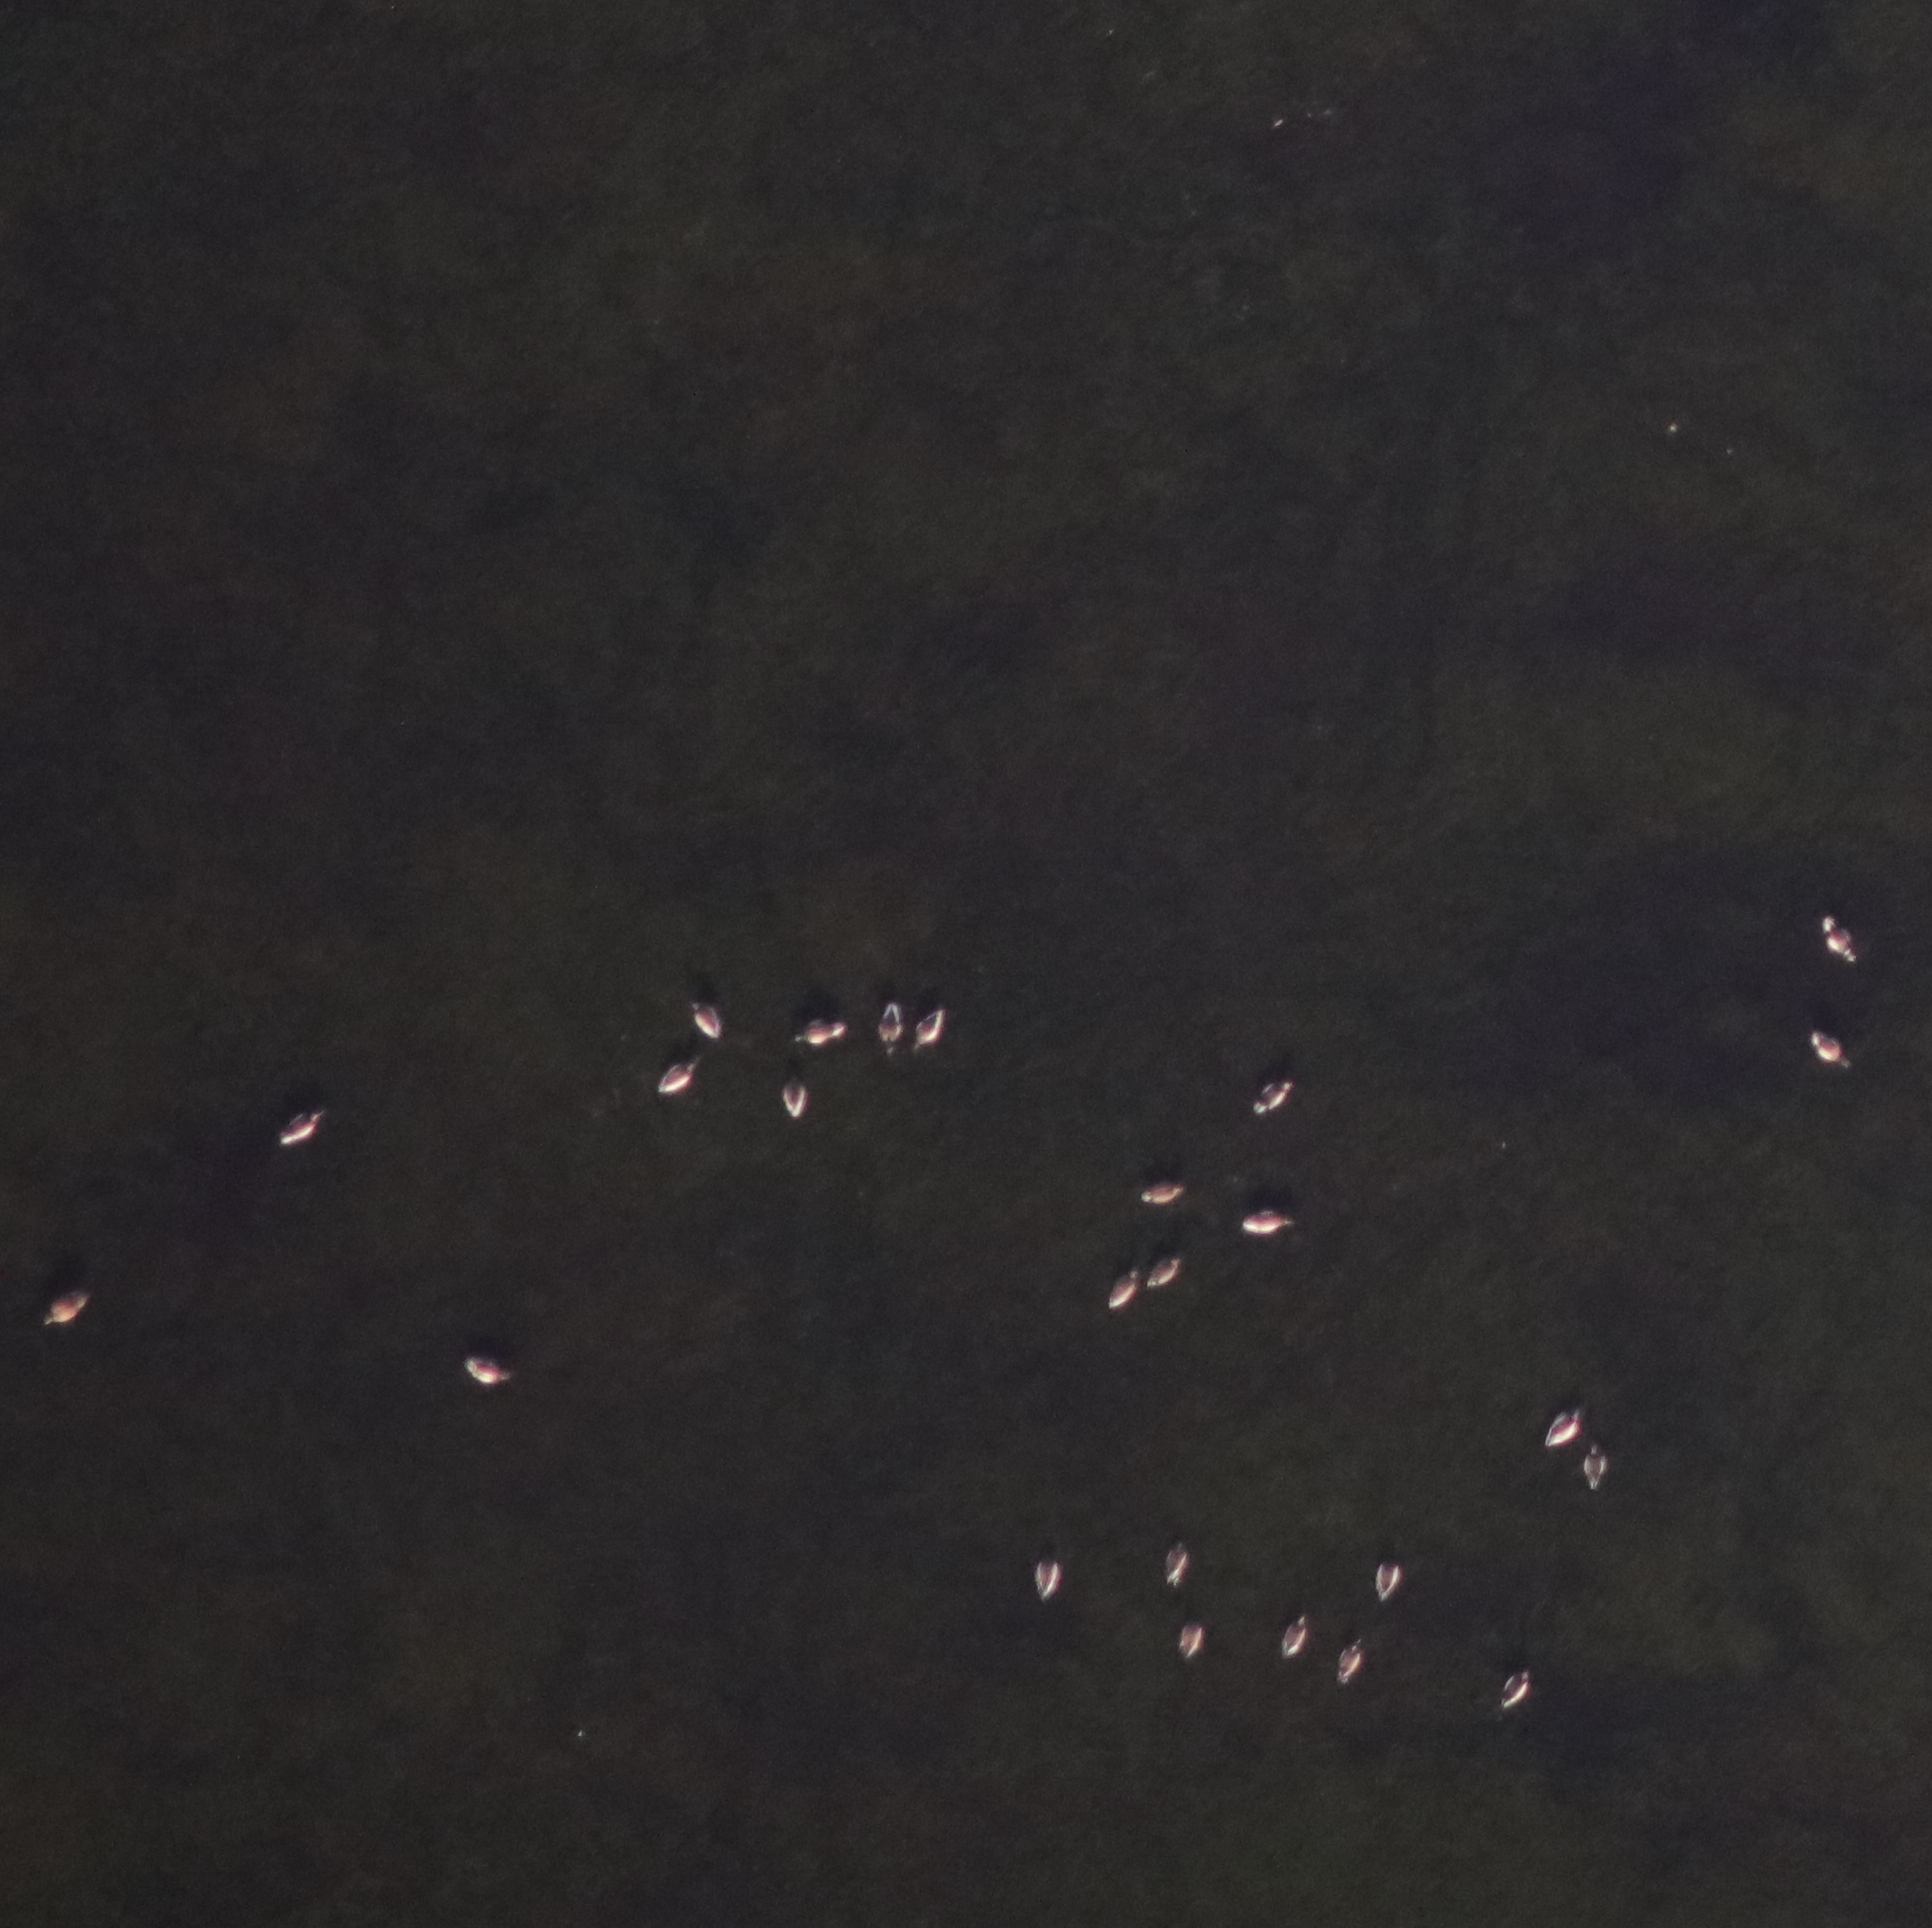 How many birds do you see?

25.